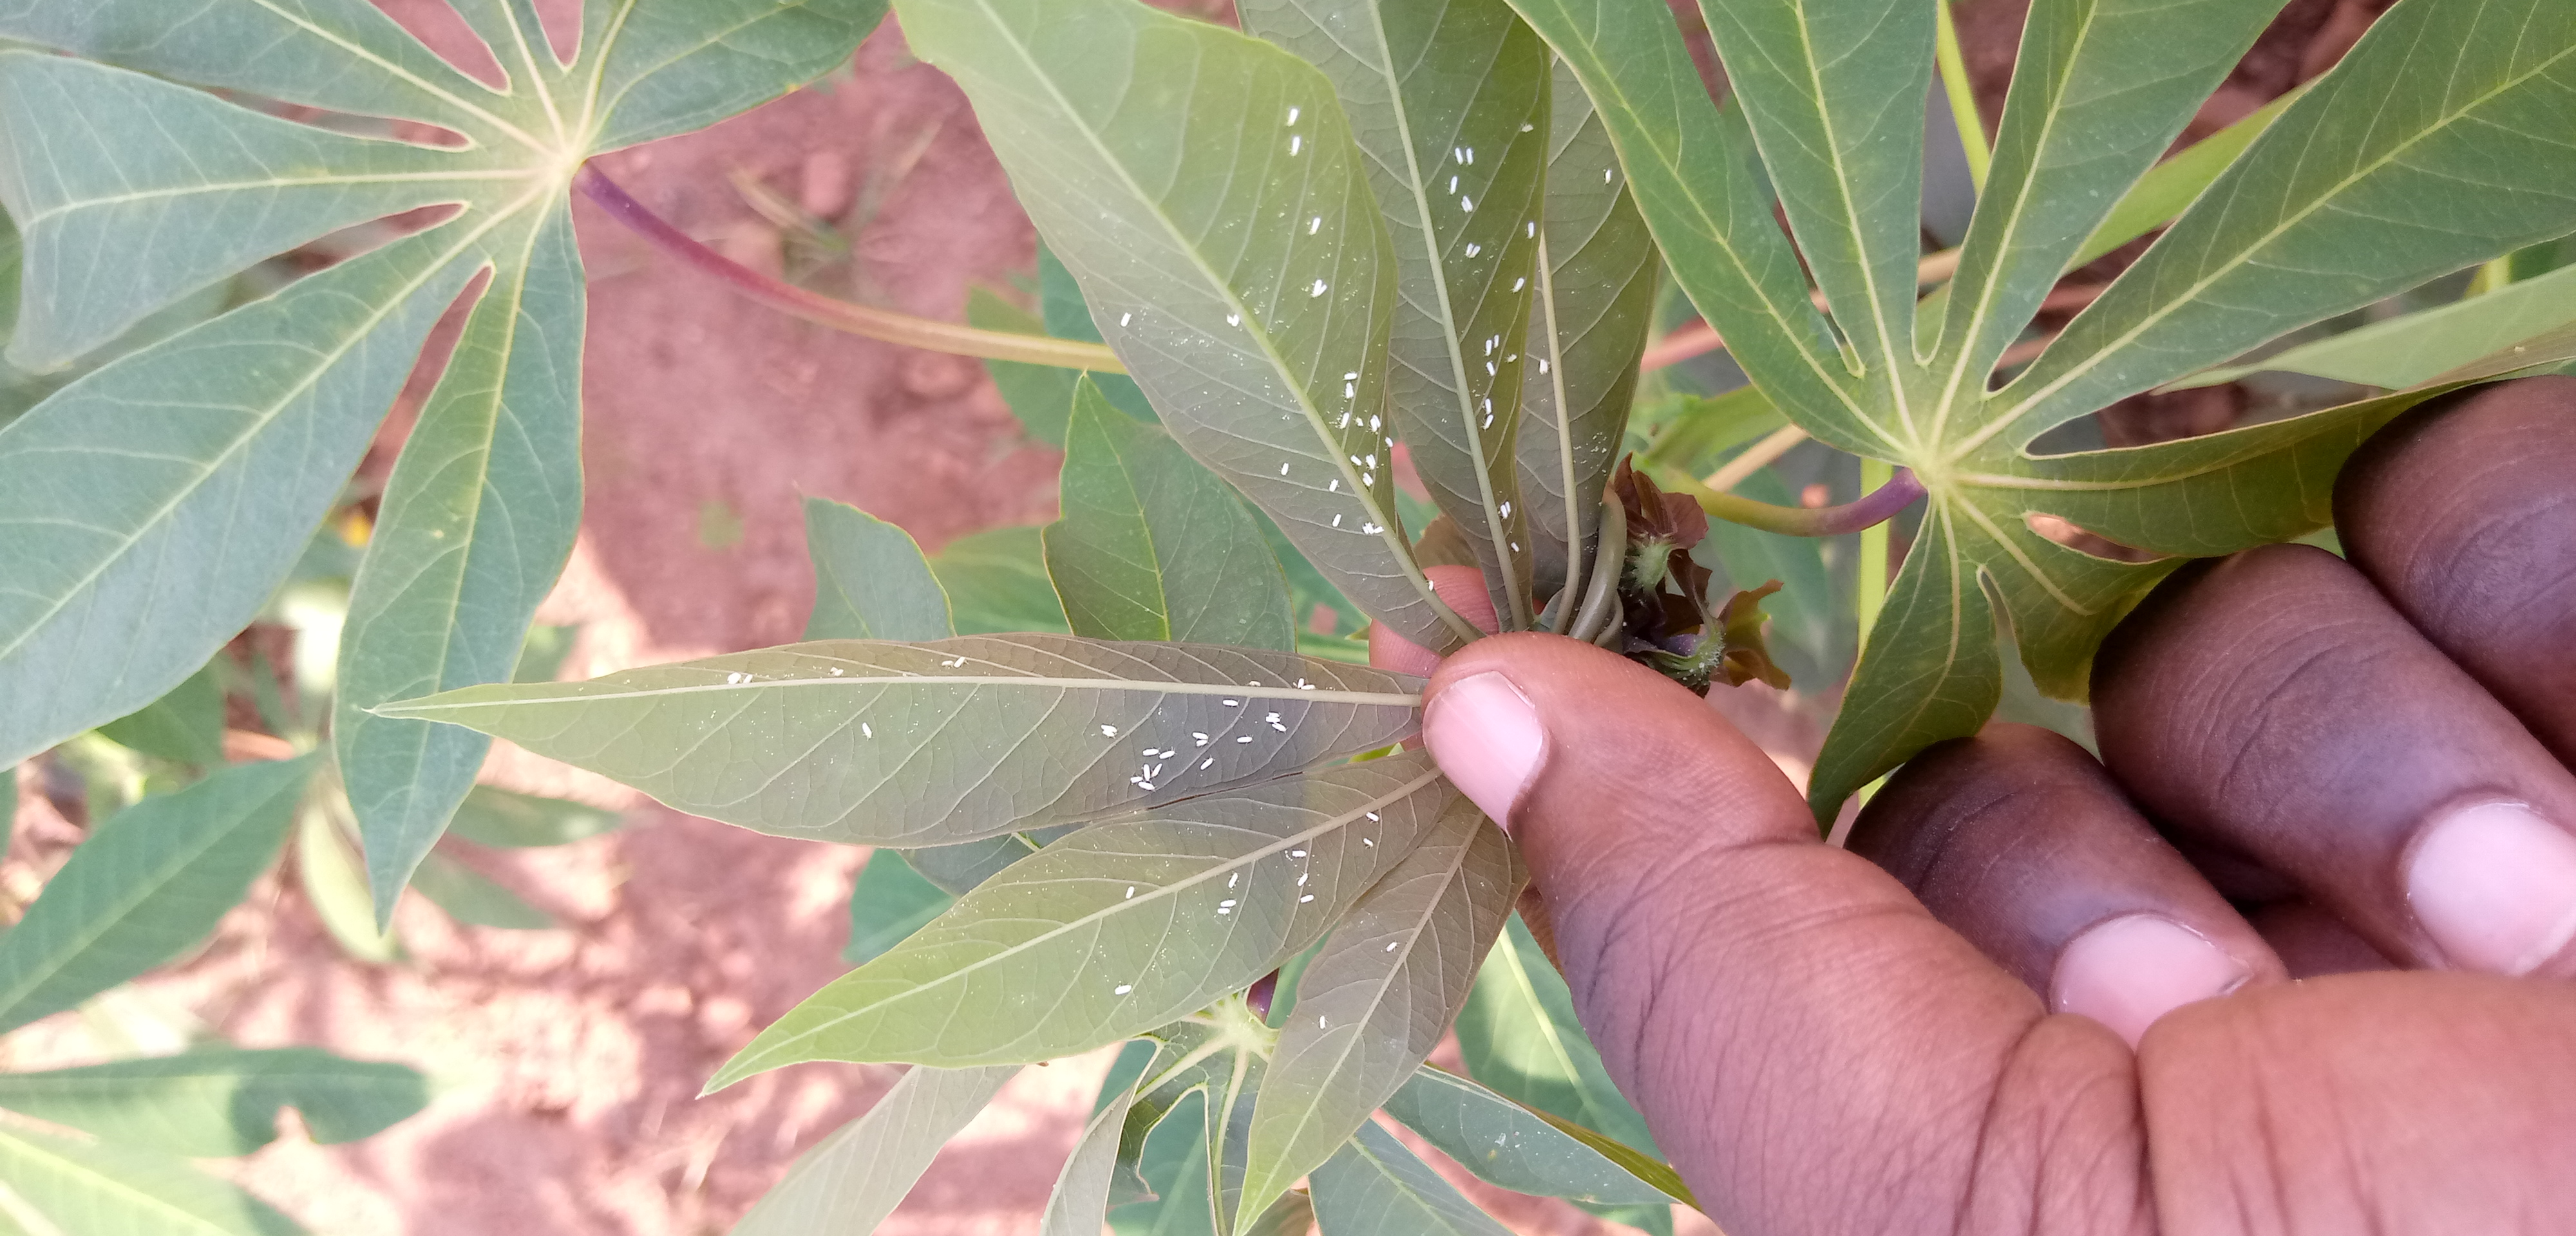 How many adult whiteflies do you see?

89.